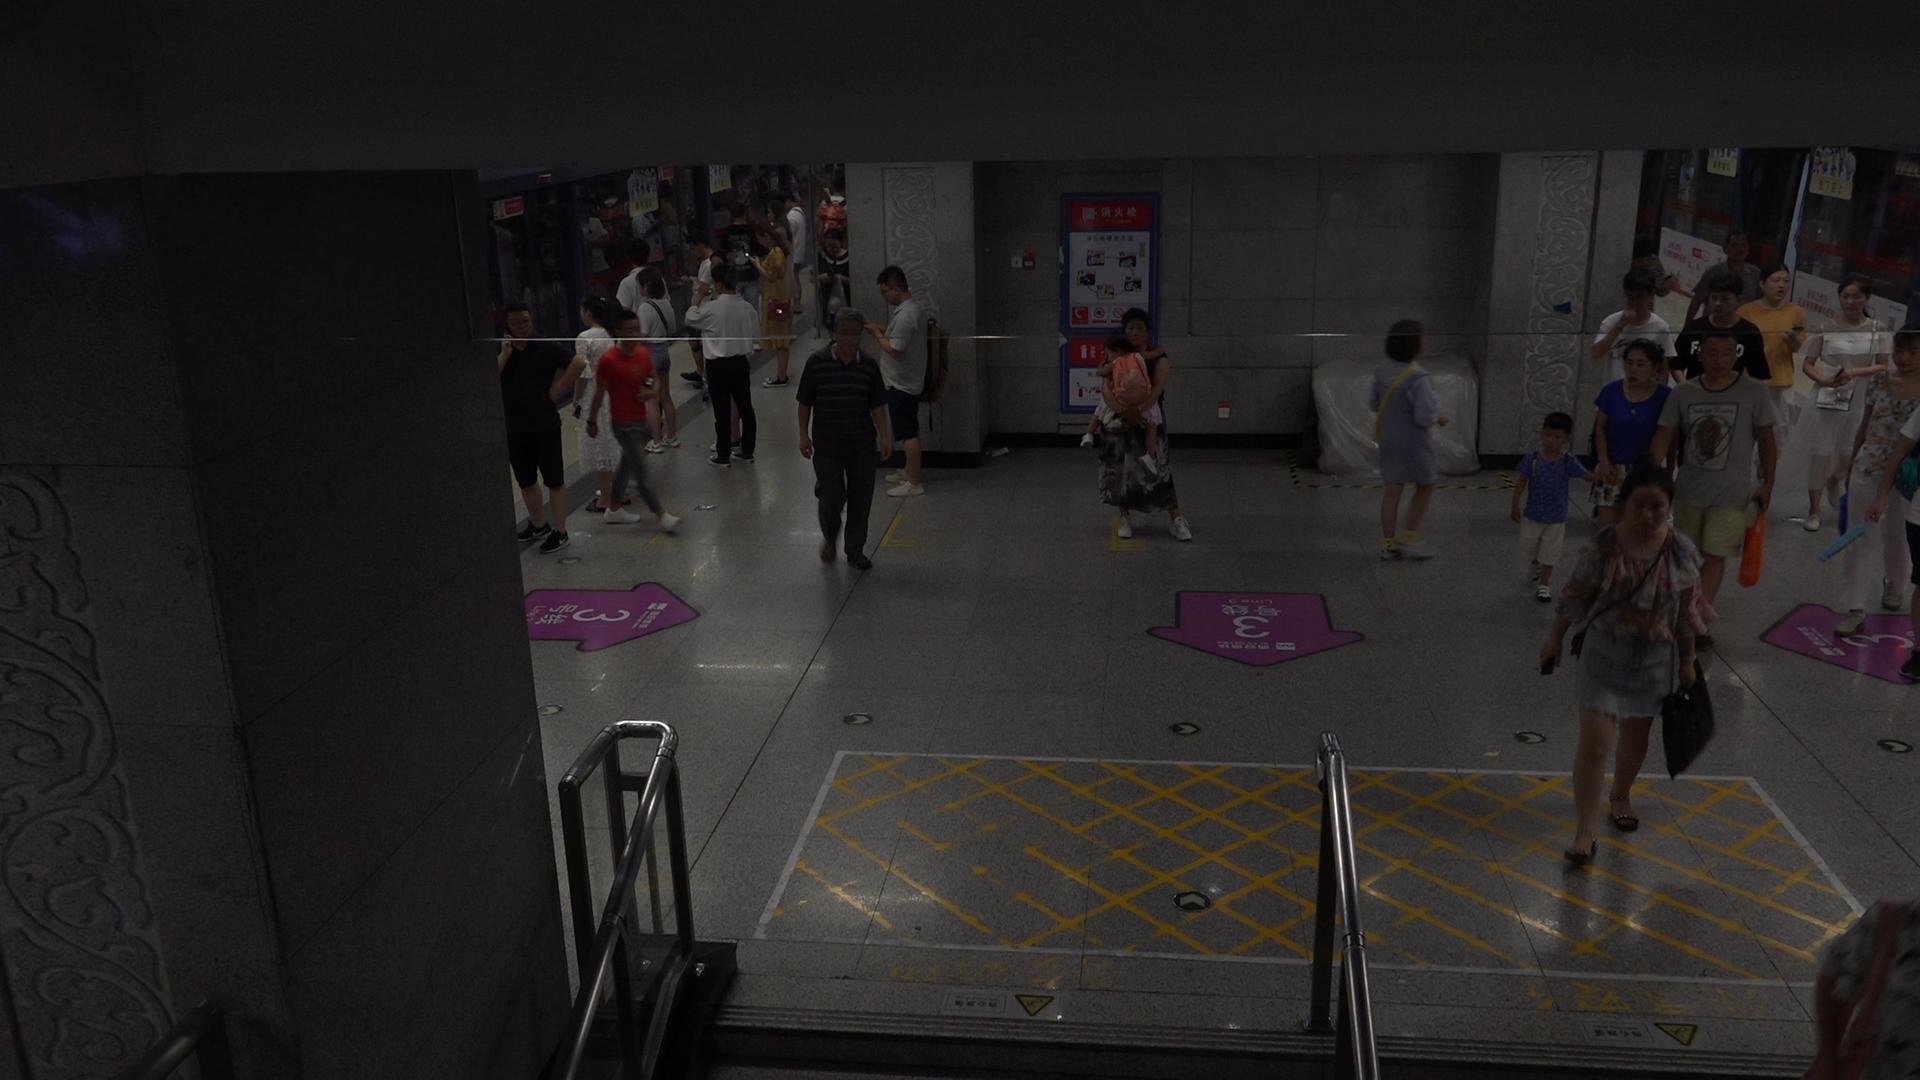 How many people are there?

30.